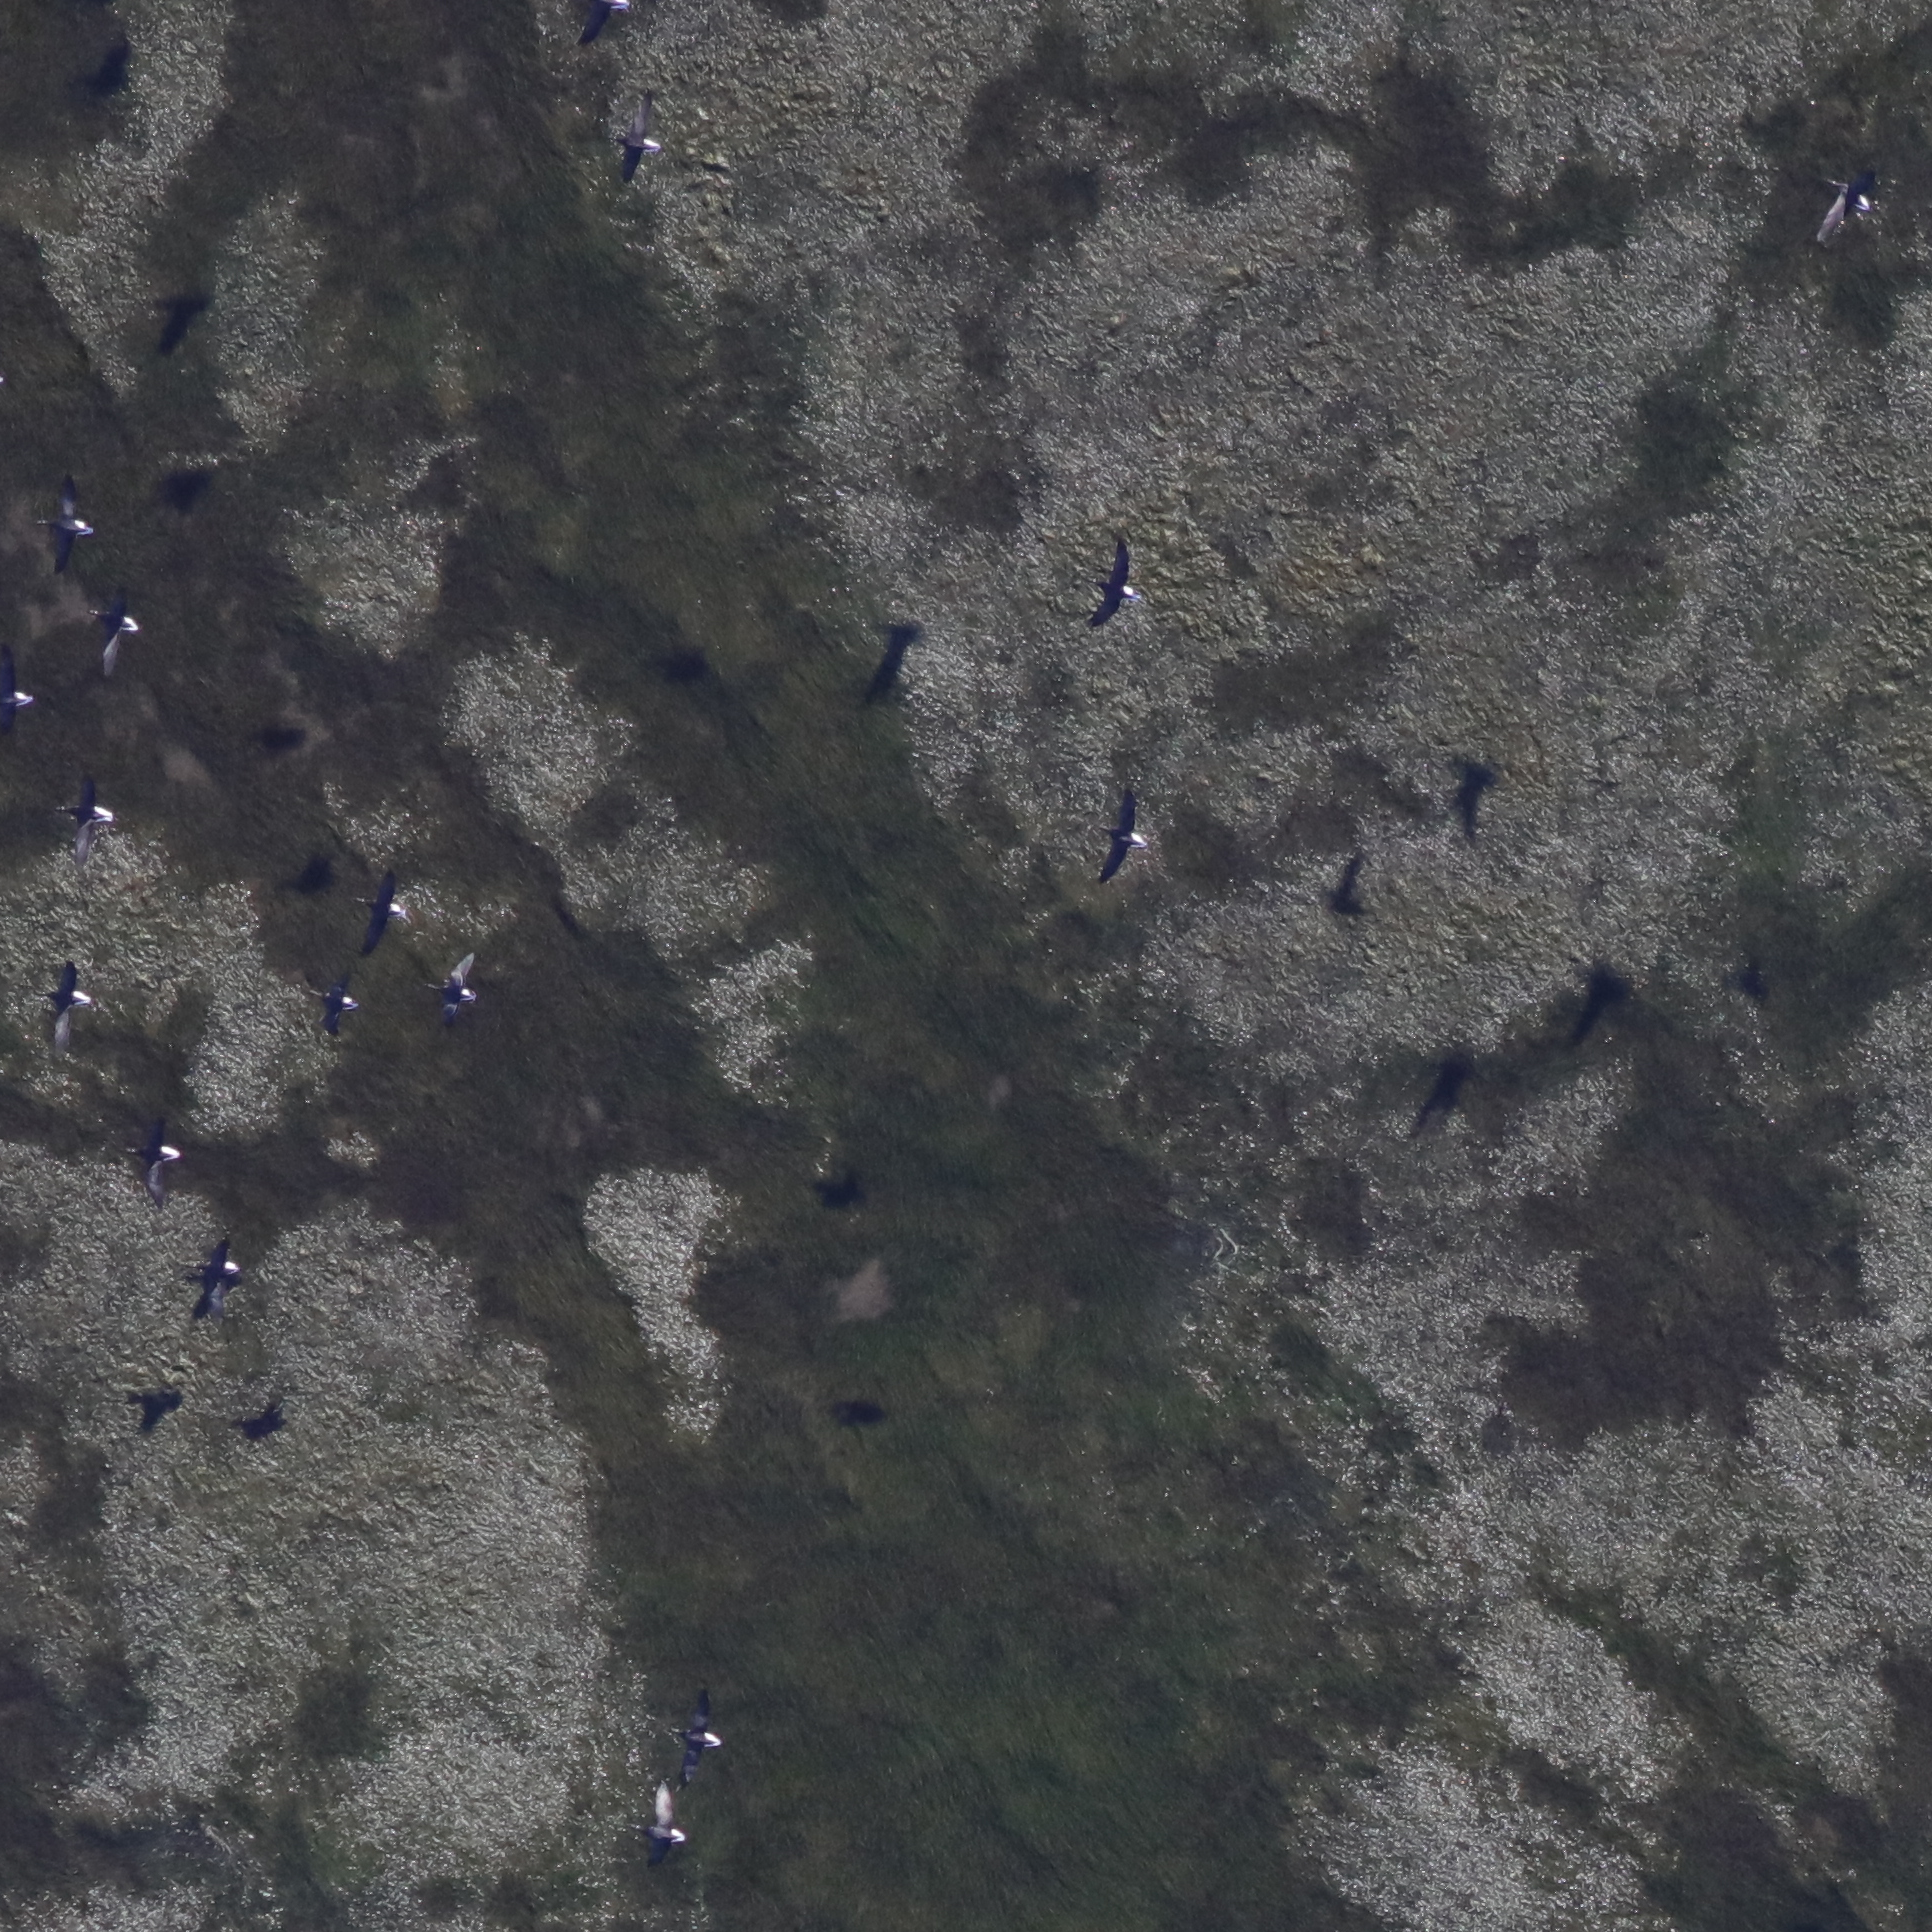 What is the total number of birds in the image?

17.